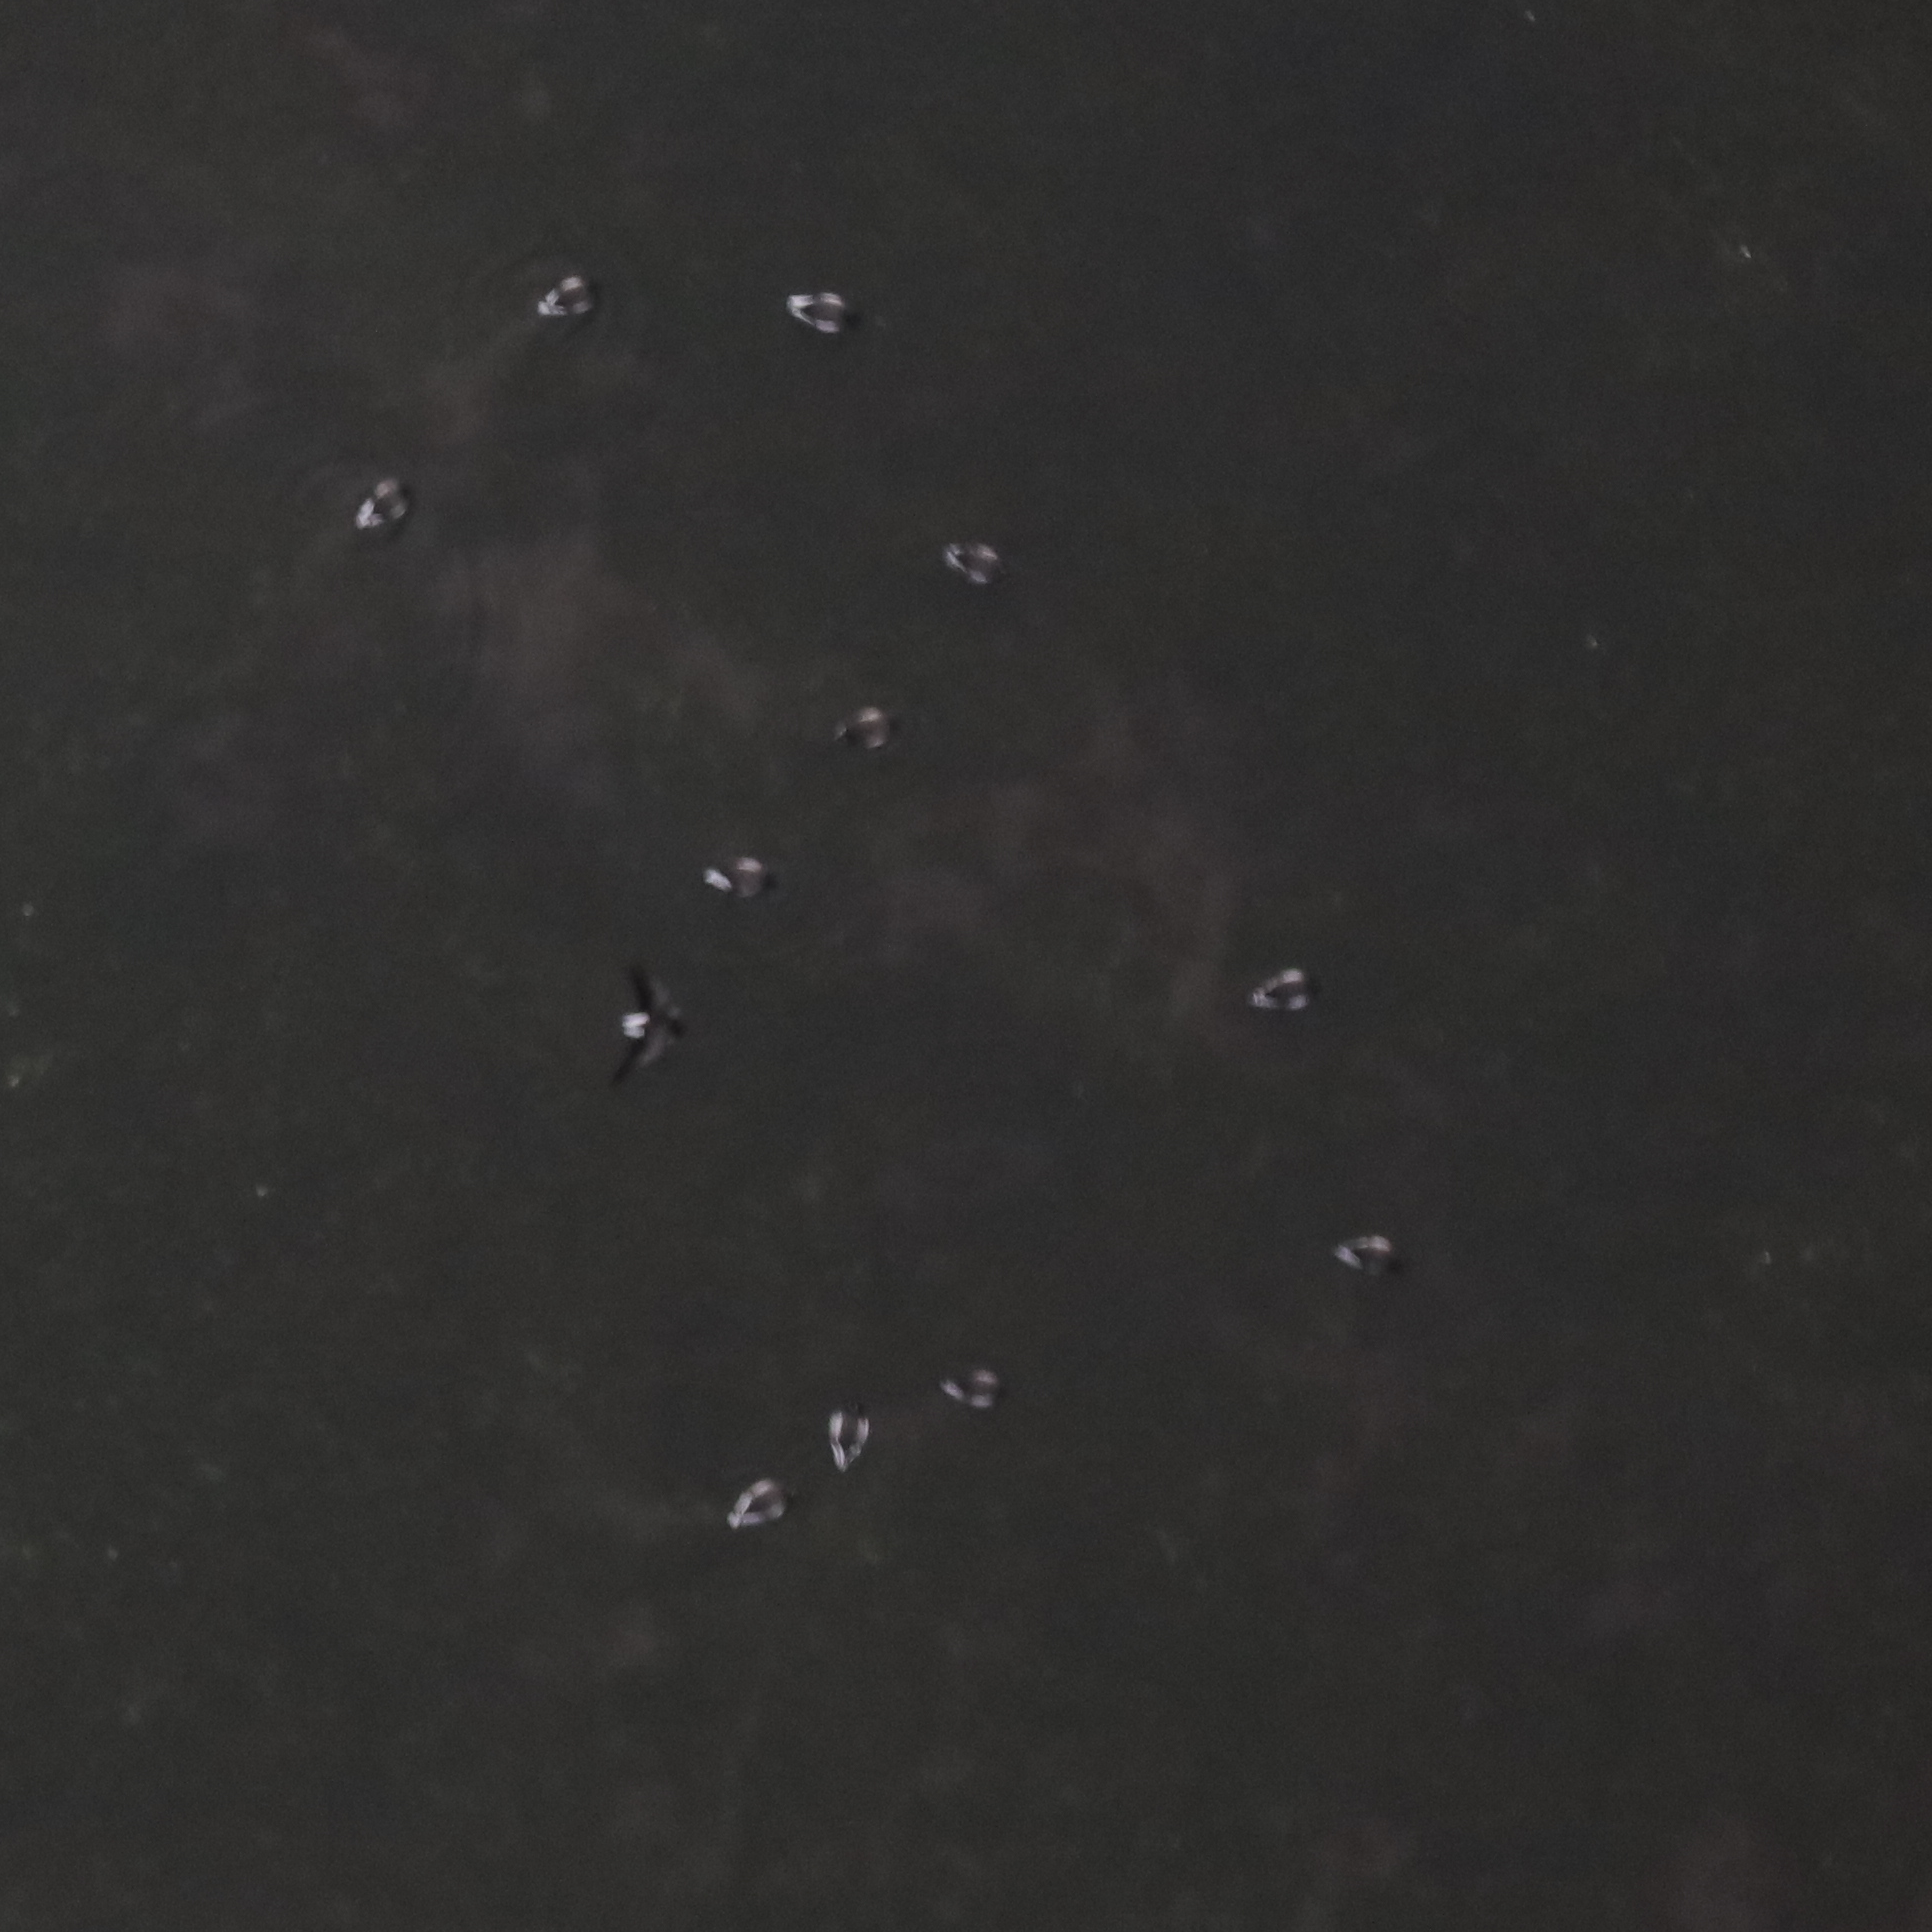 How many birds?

12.